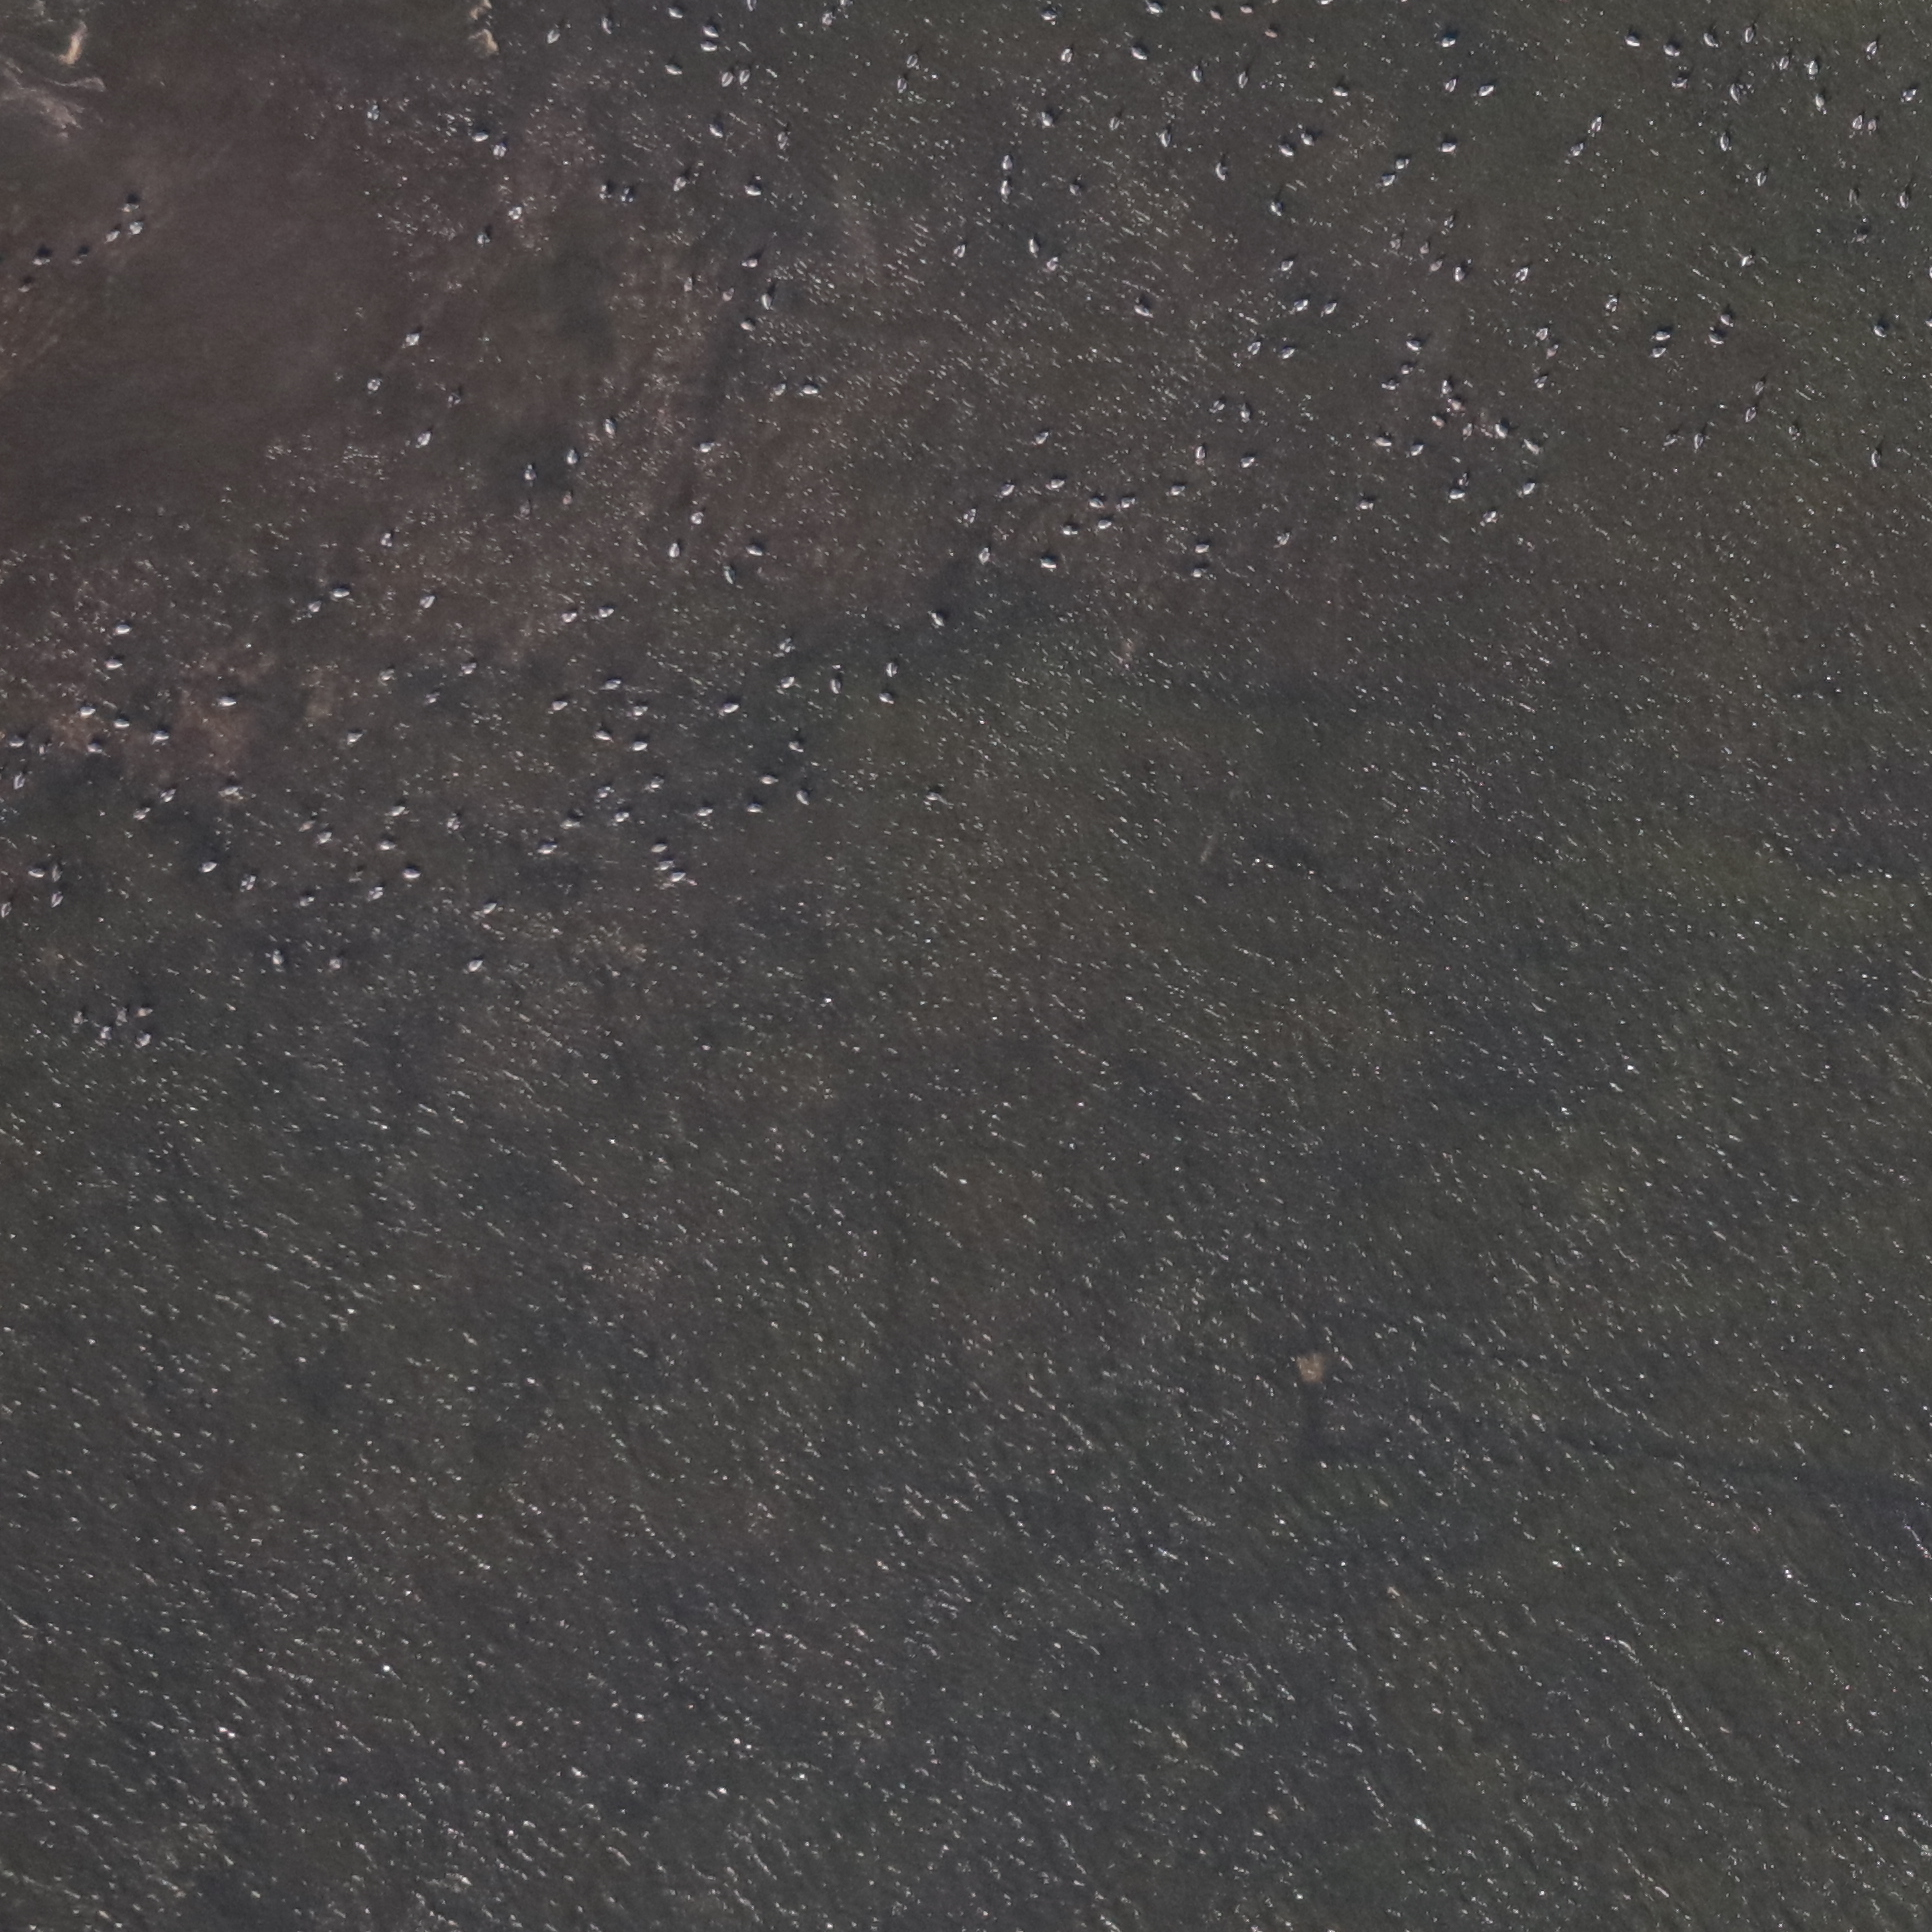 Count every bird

233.